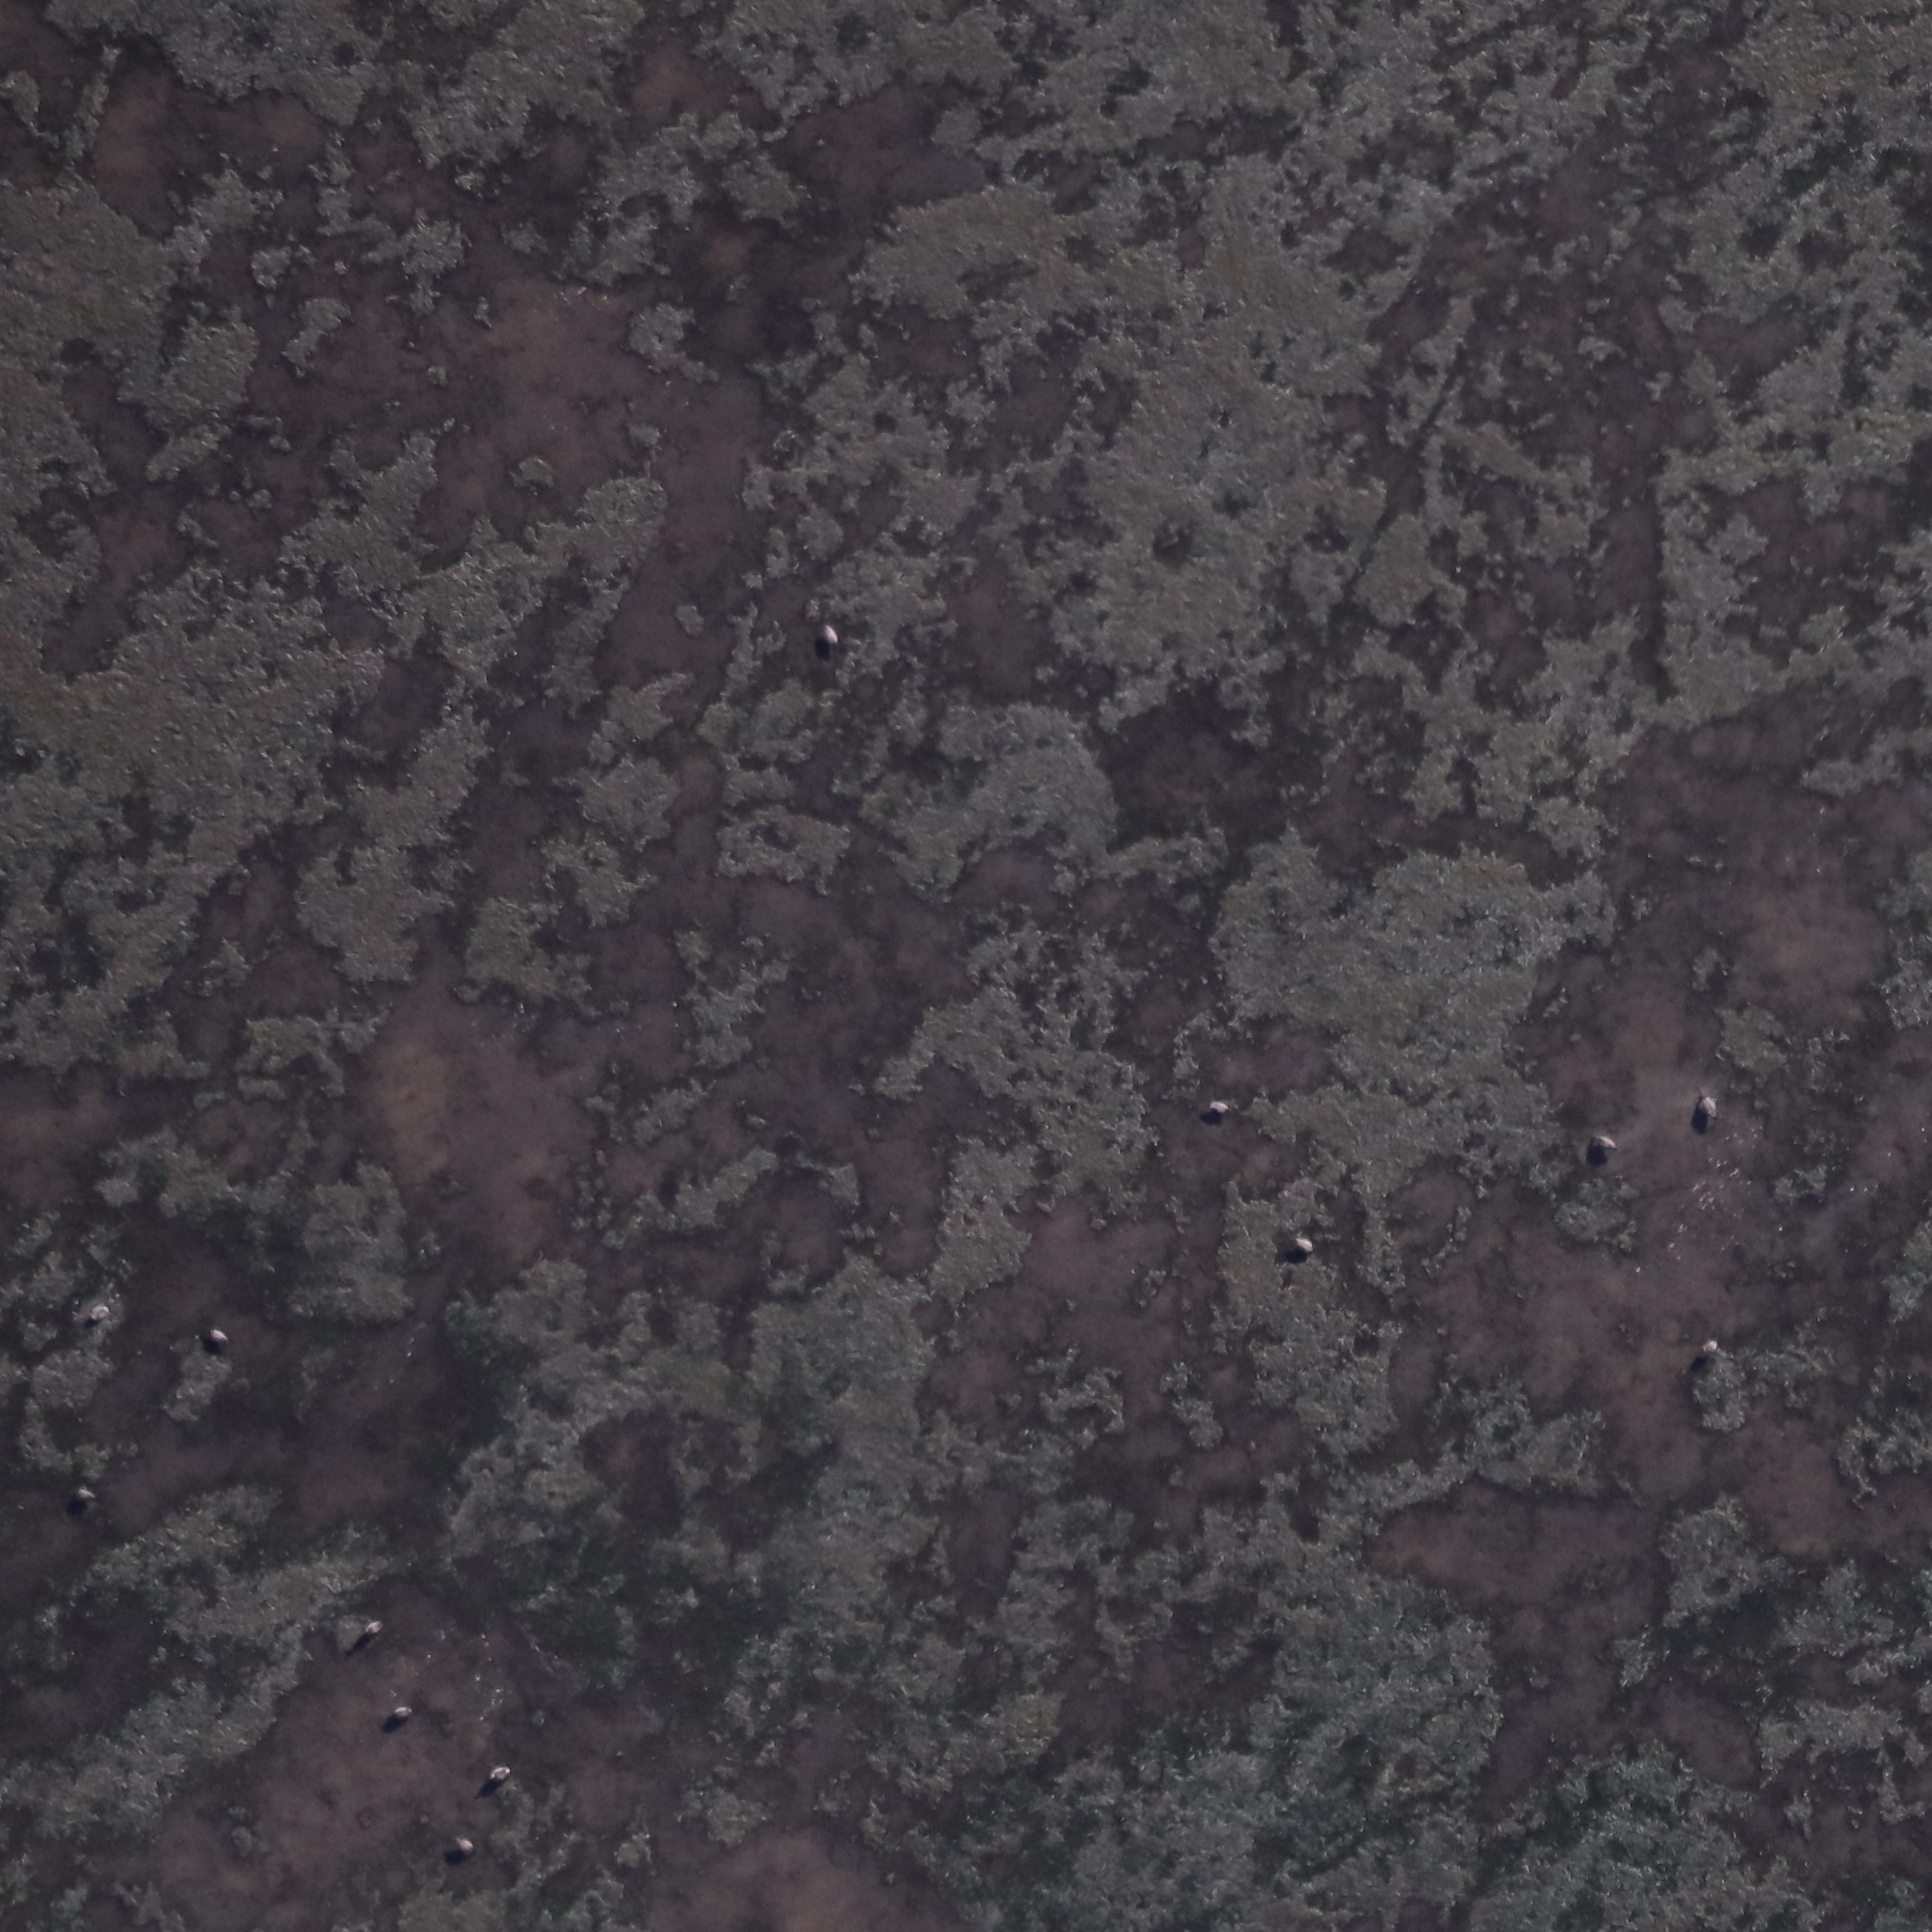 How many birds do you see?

13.